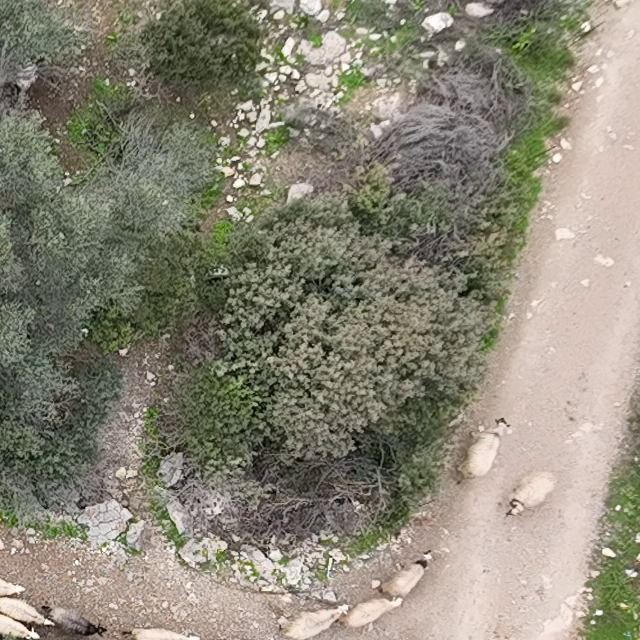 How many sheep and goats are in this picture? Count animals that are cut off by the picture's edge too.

10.